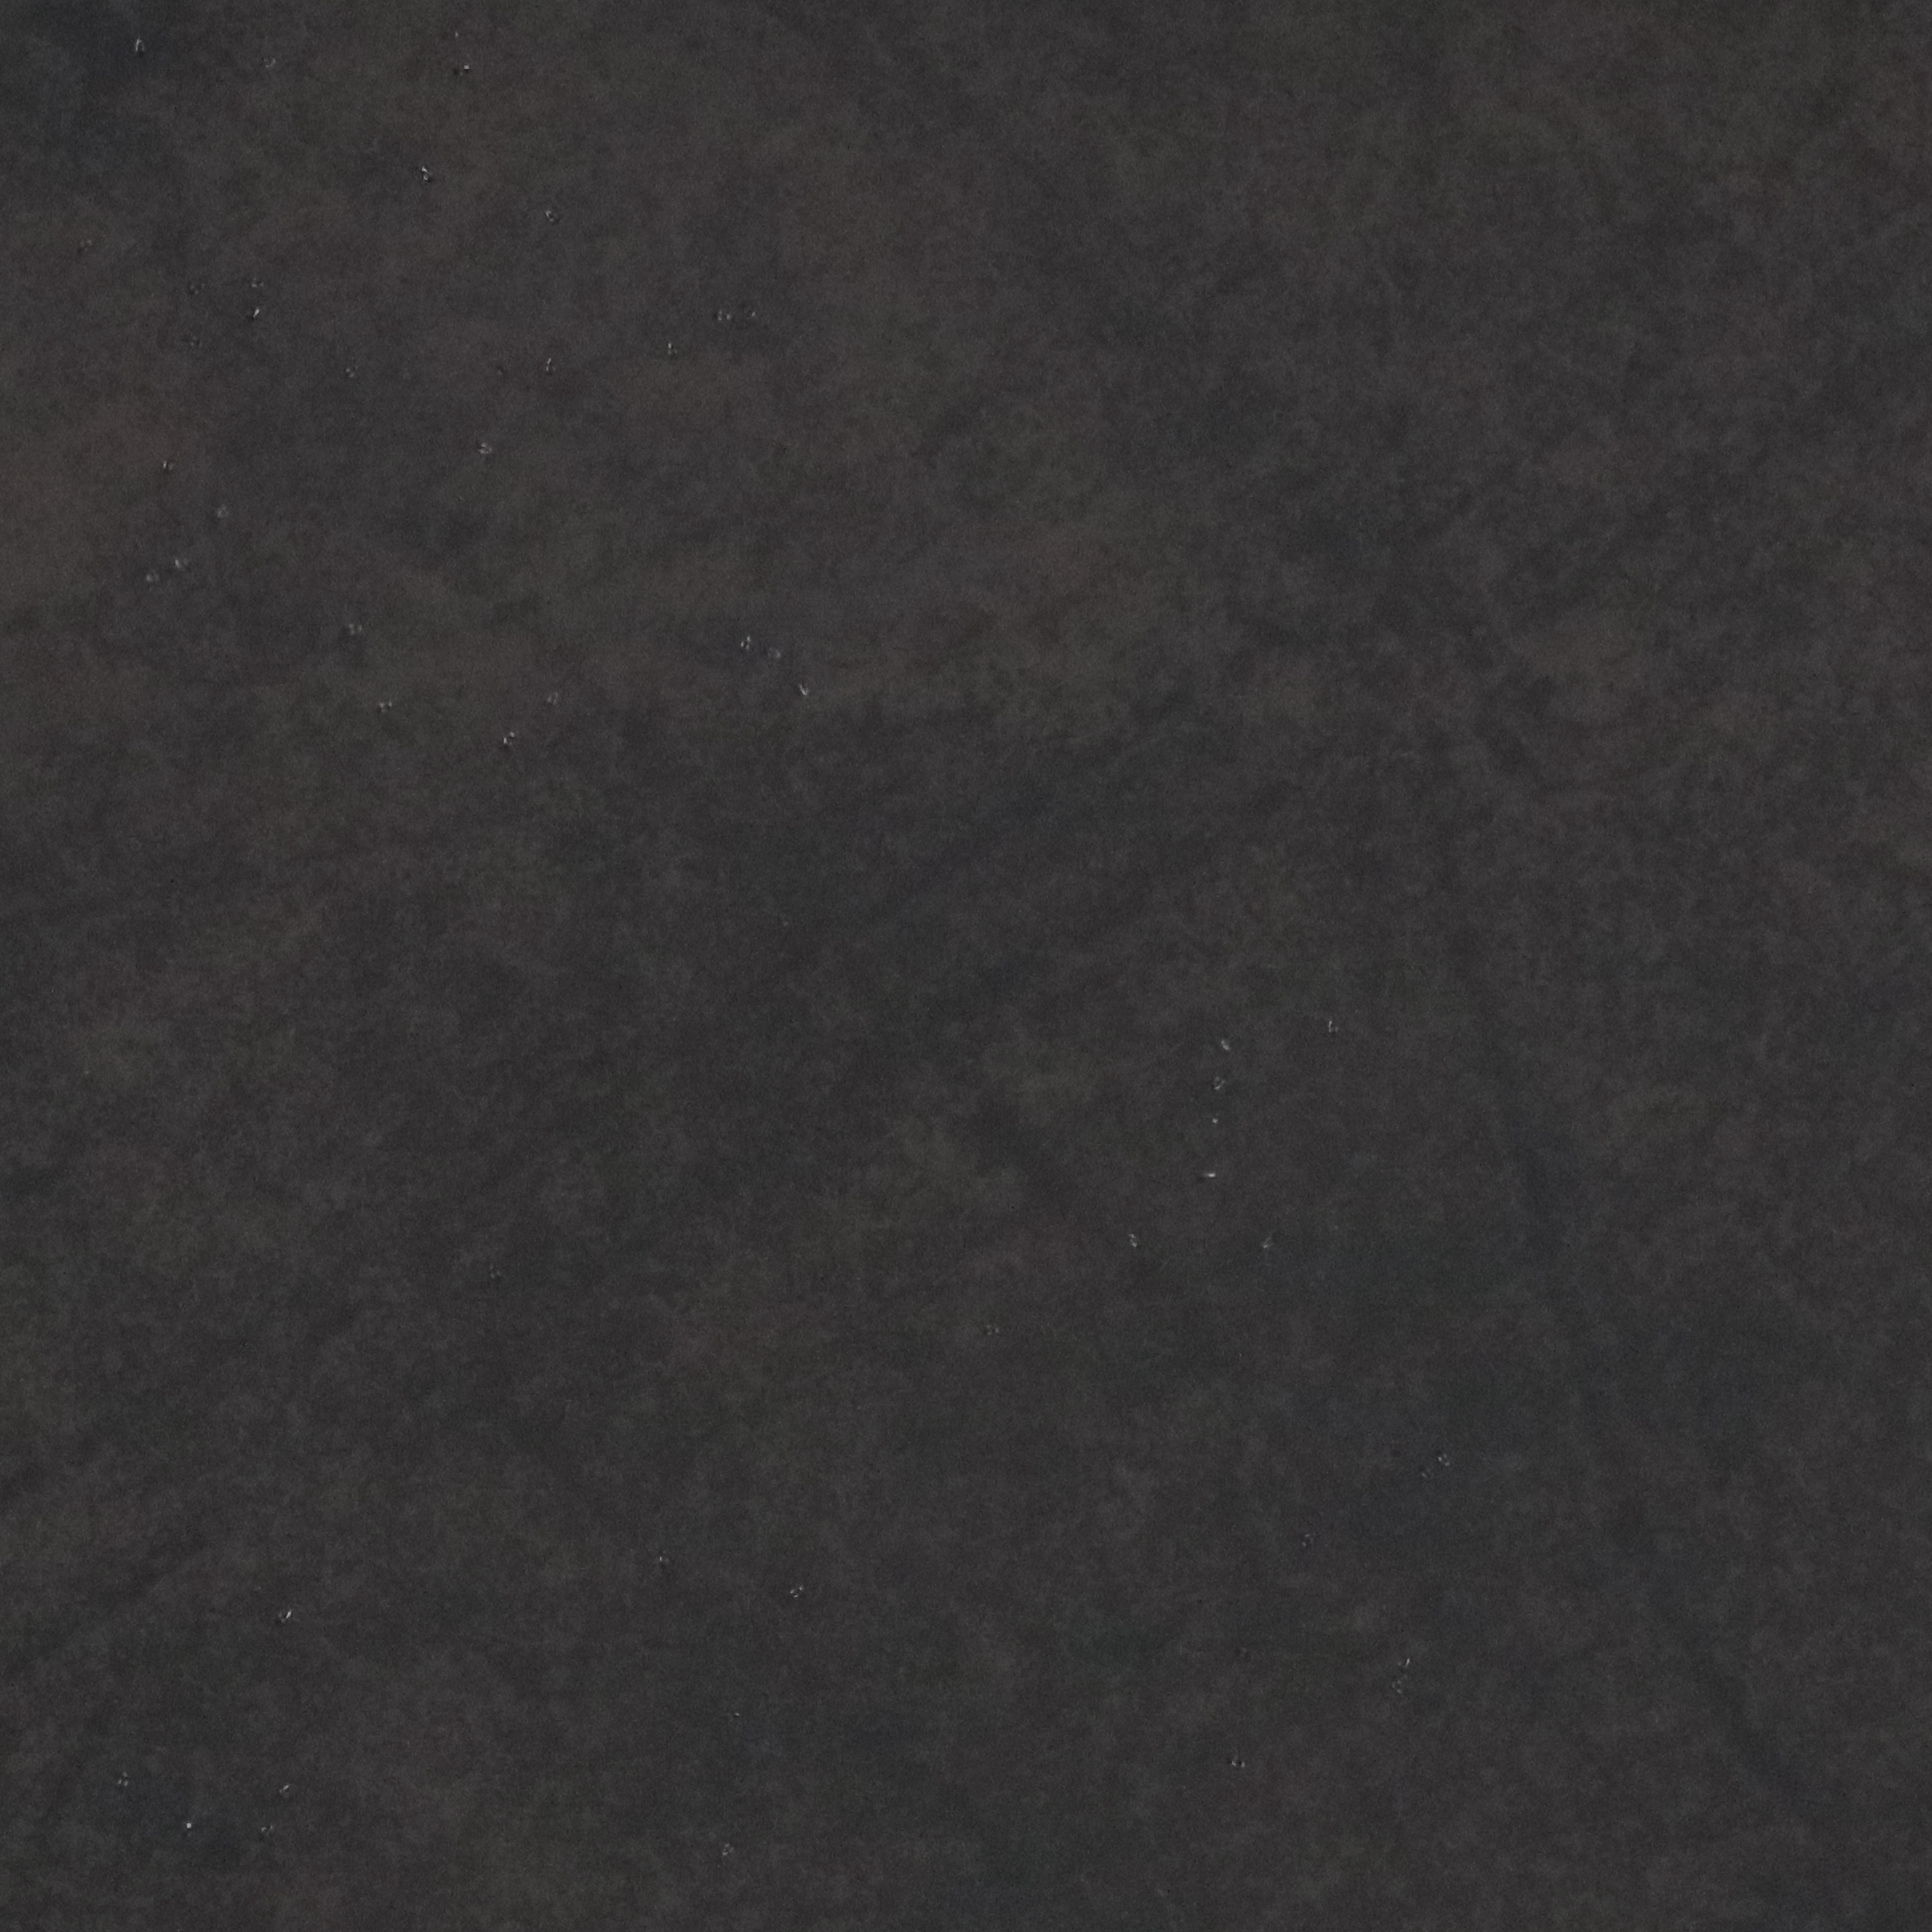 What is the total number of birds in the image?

50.